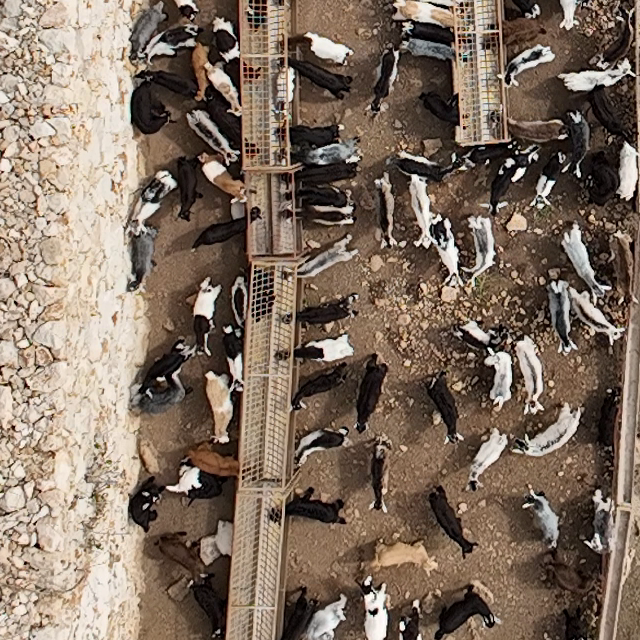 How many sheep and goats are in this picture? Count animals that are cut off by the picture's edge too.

90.